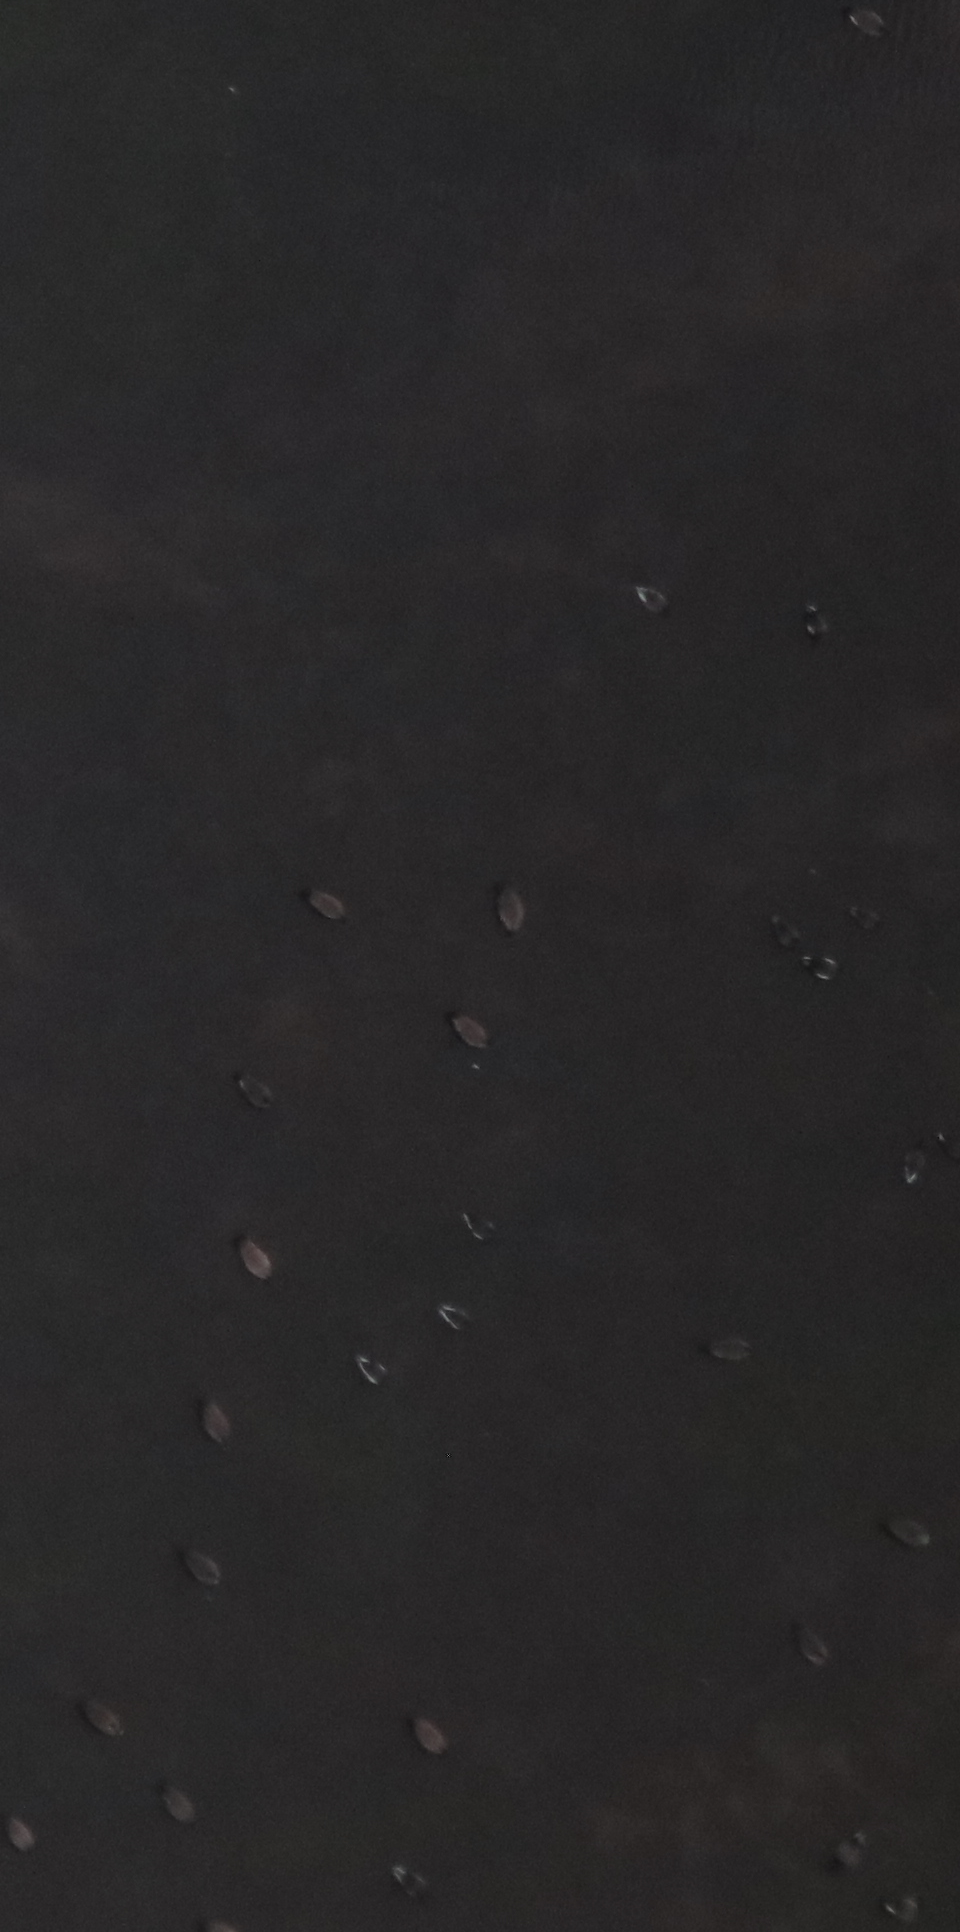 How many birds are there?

28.